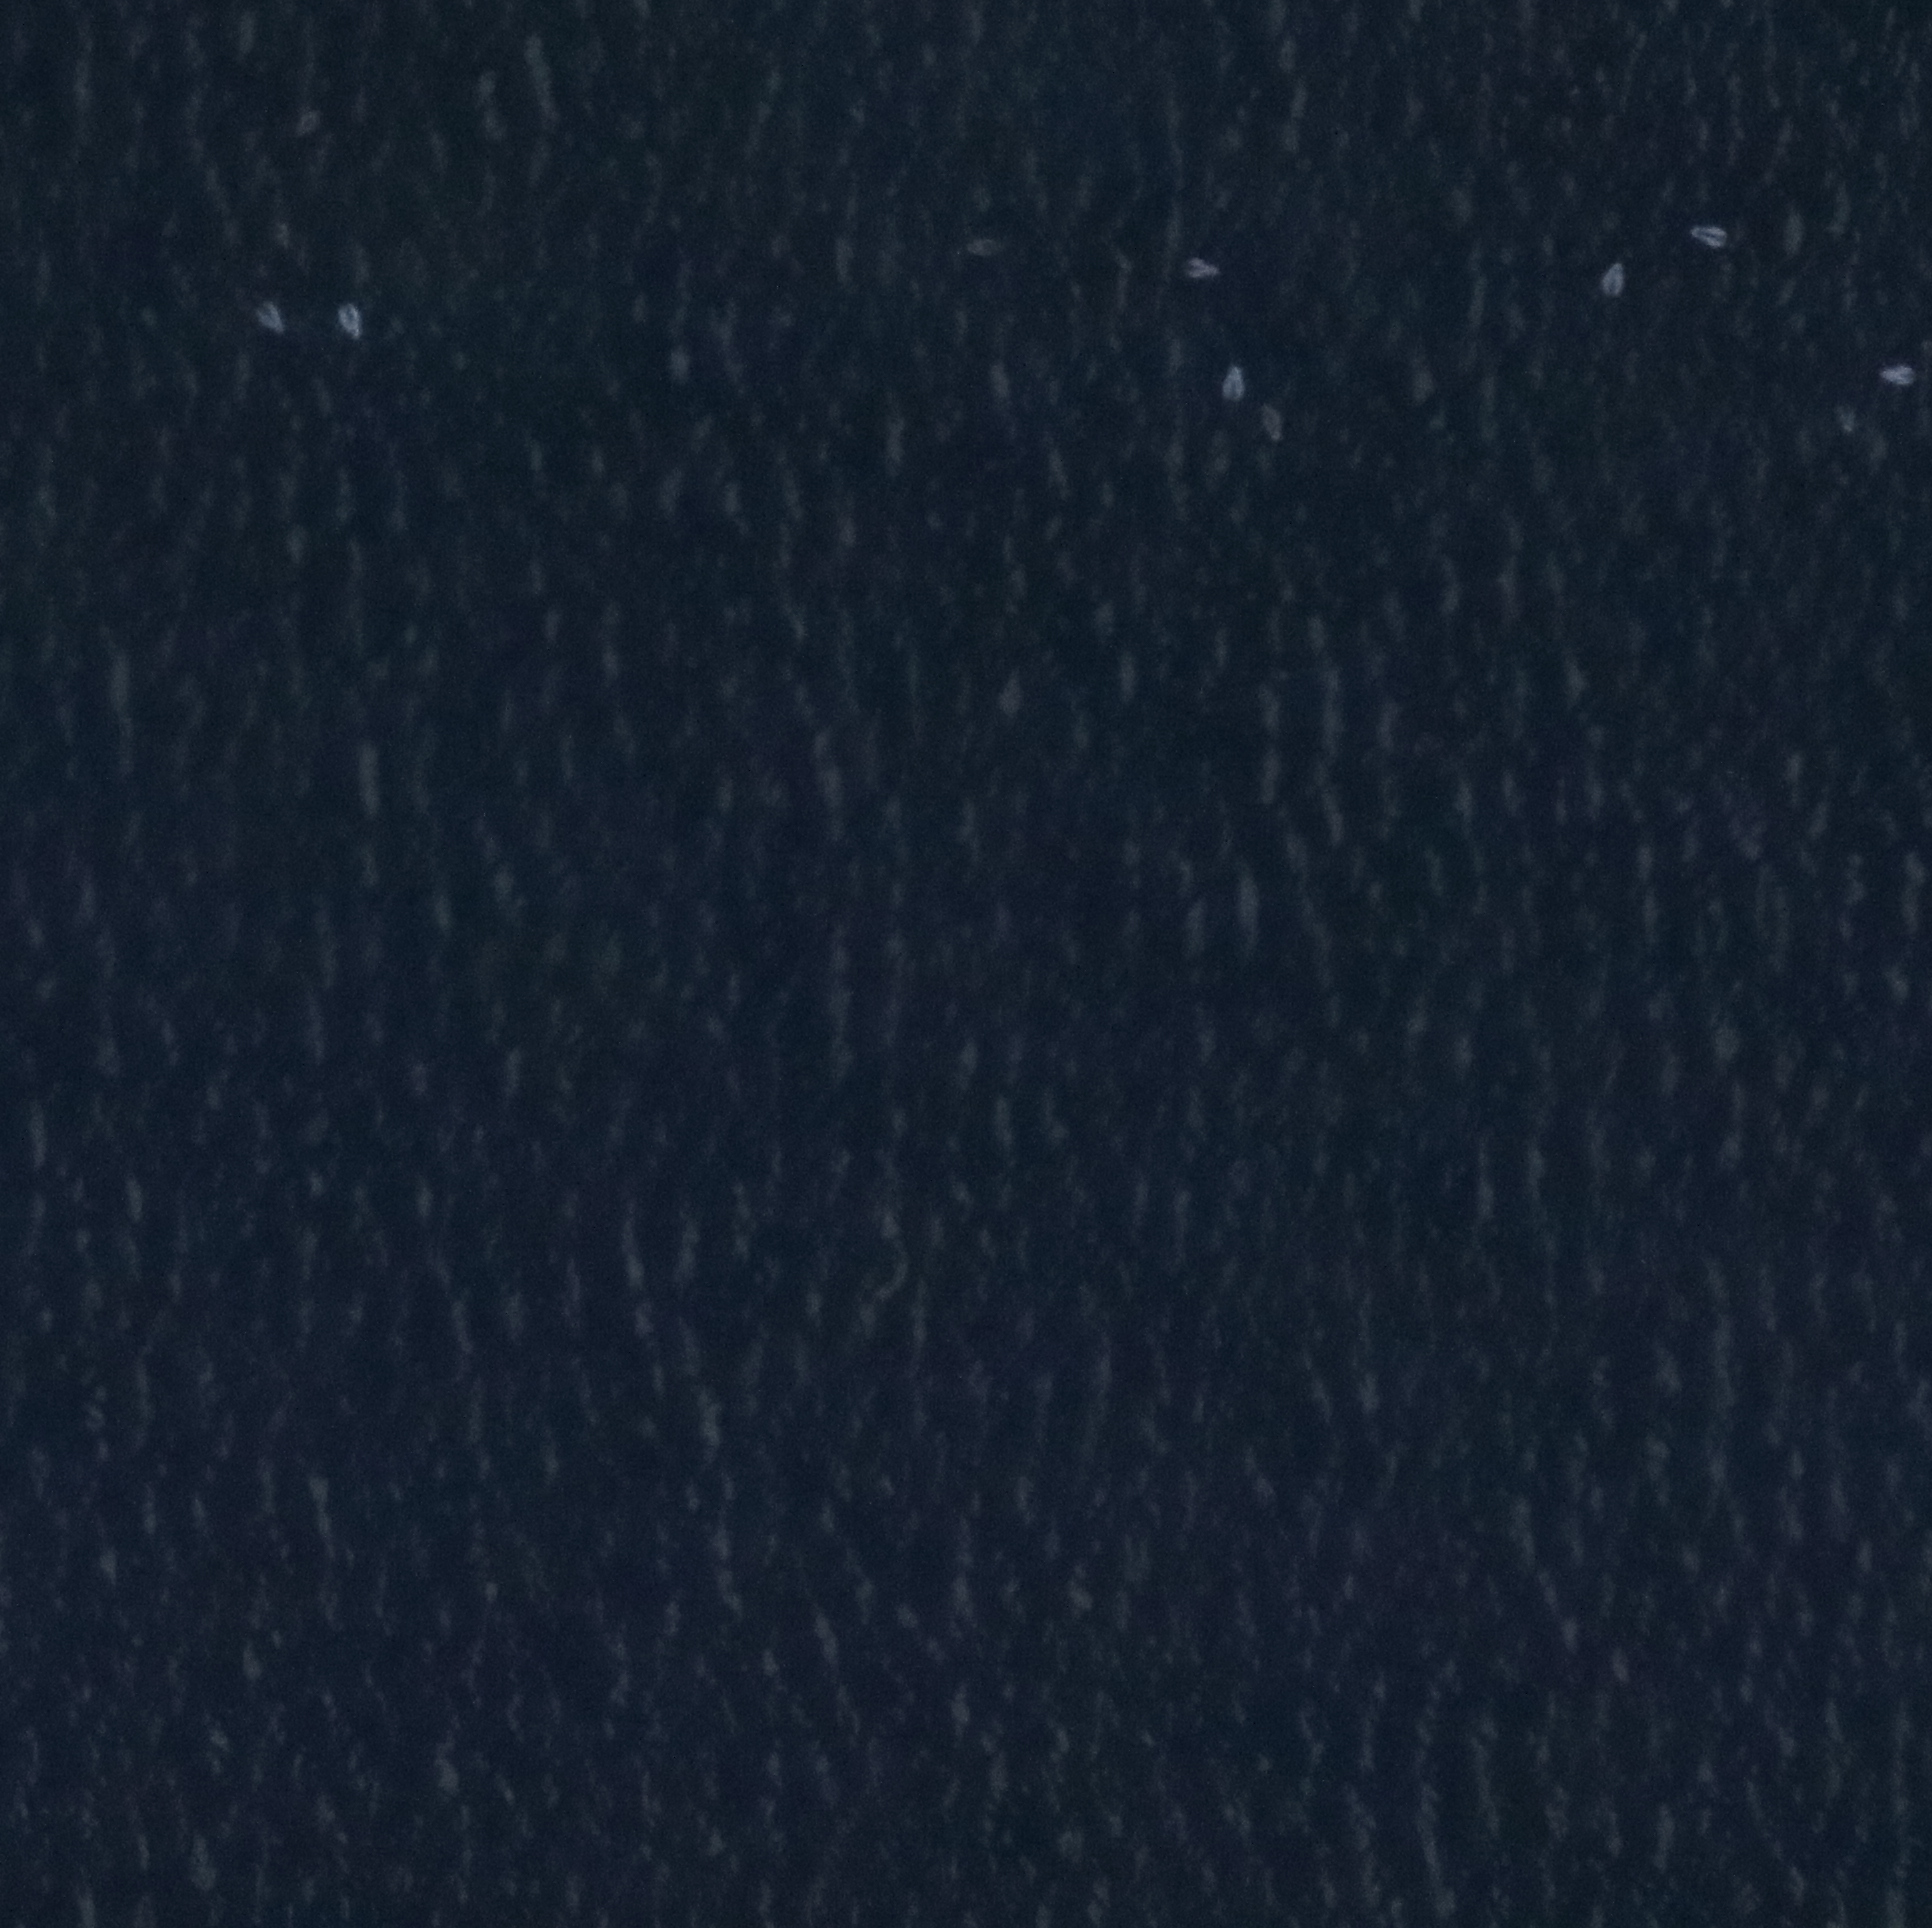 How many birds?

9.